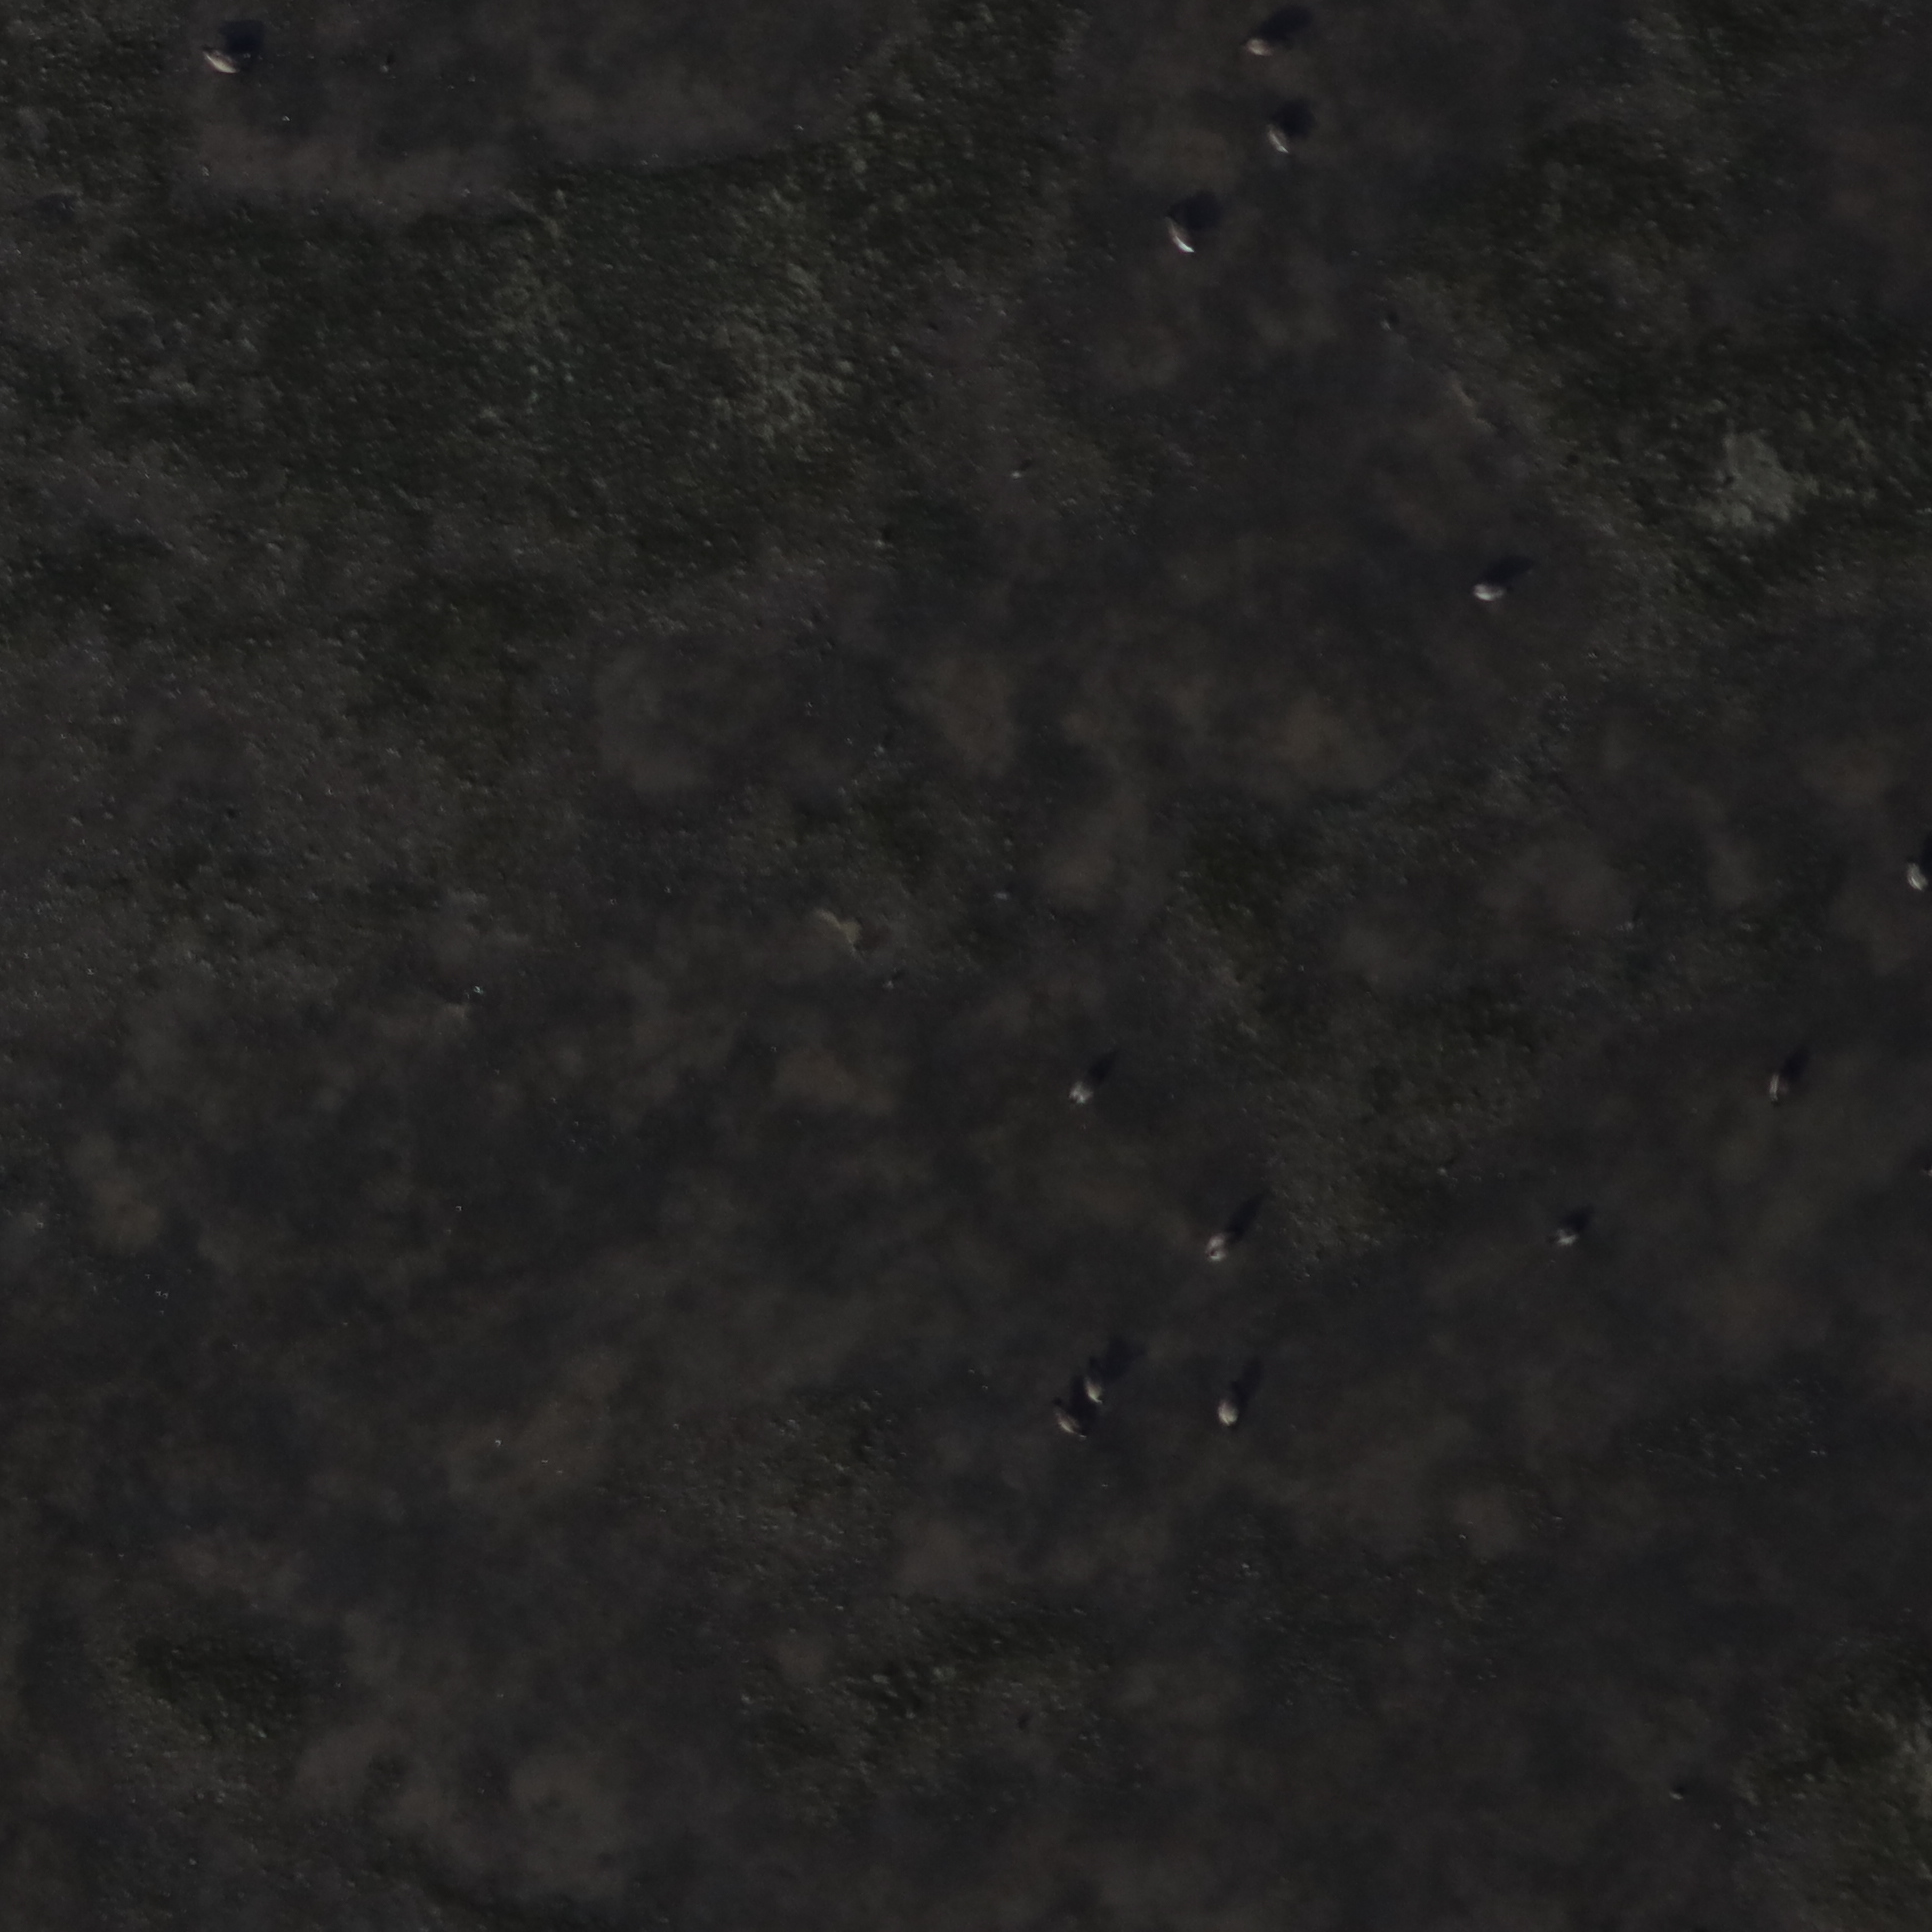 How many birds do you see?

13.